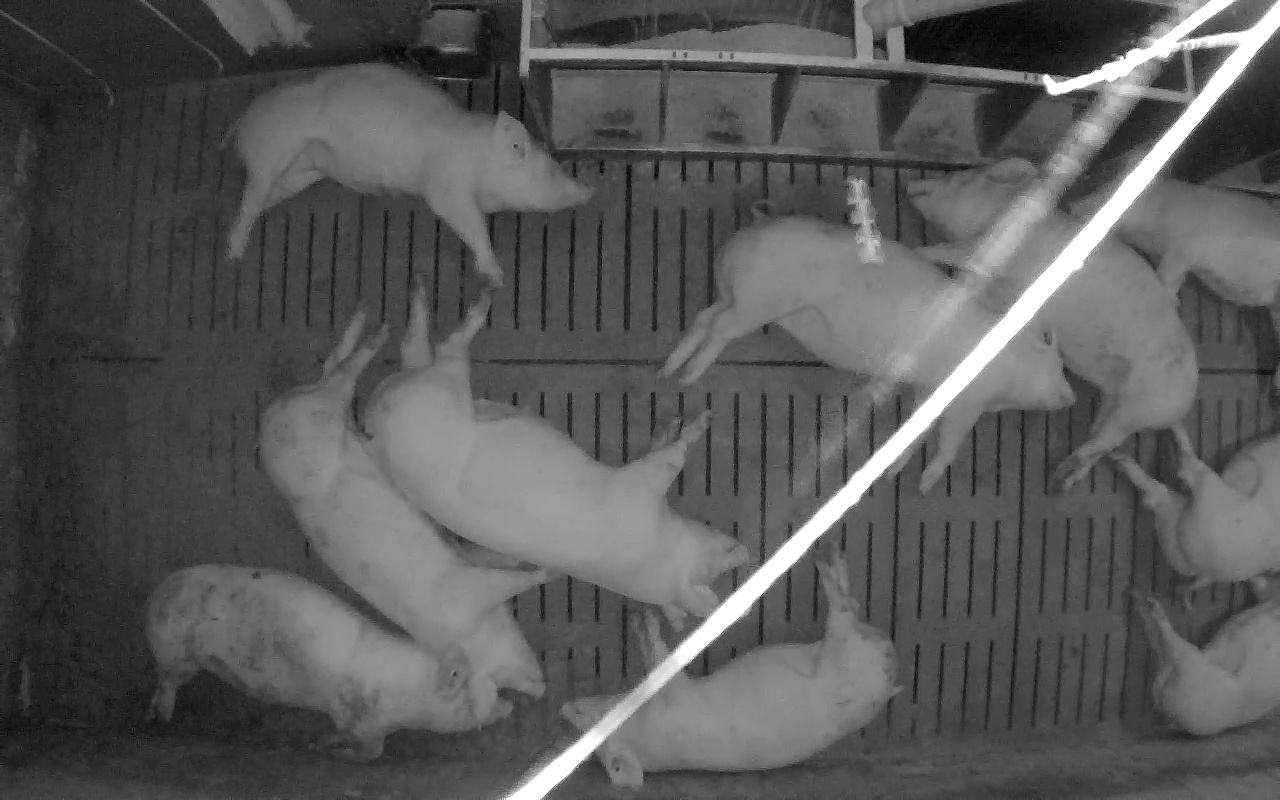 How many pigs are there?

10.